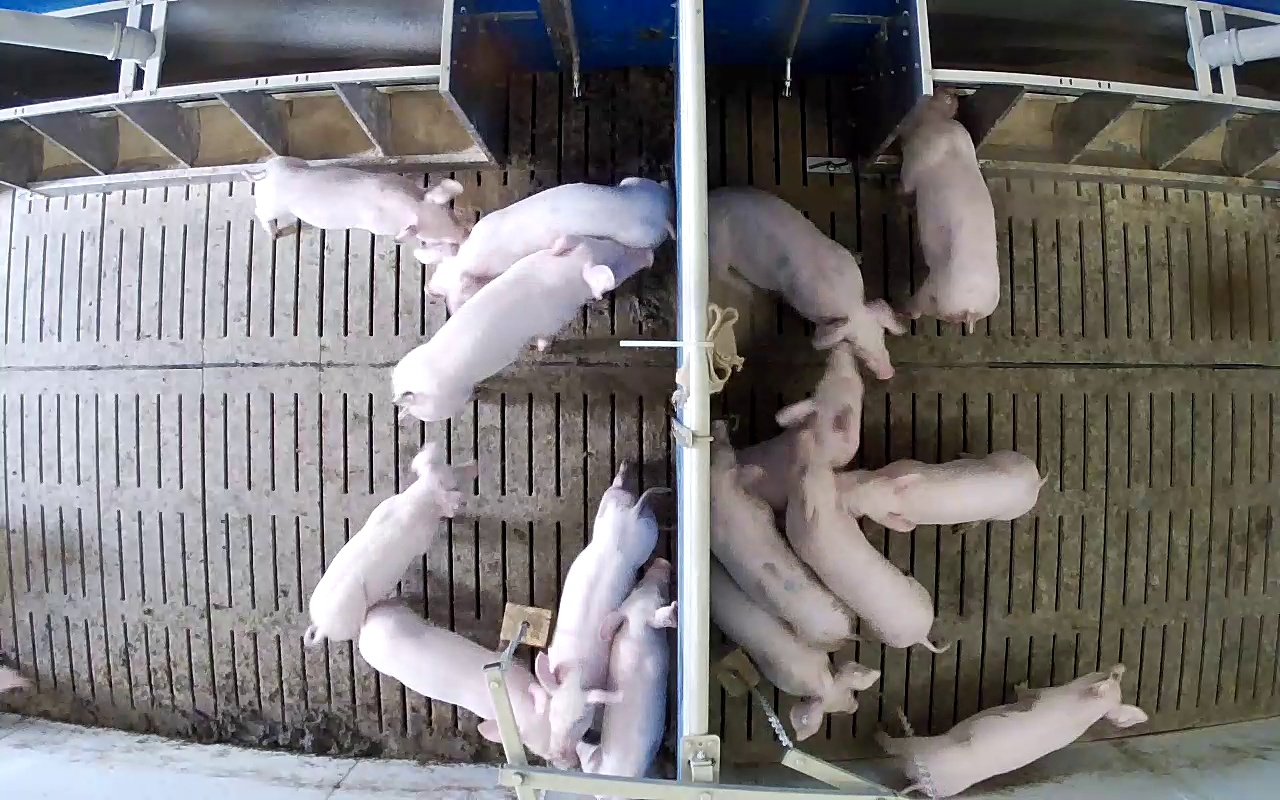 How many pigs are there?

15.